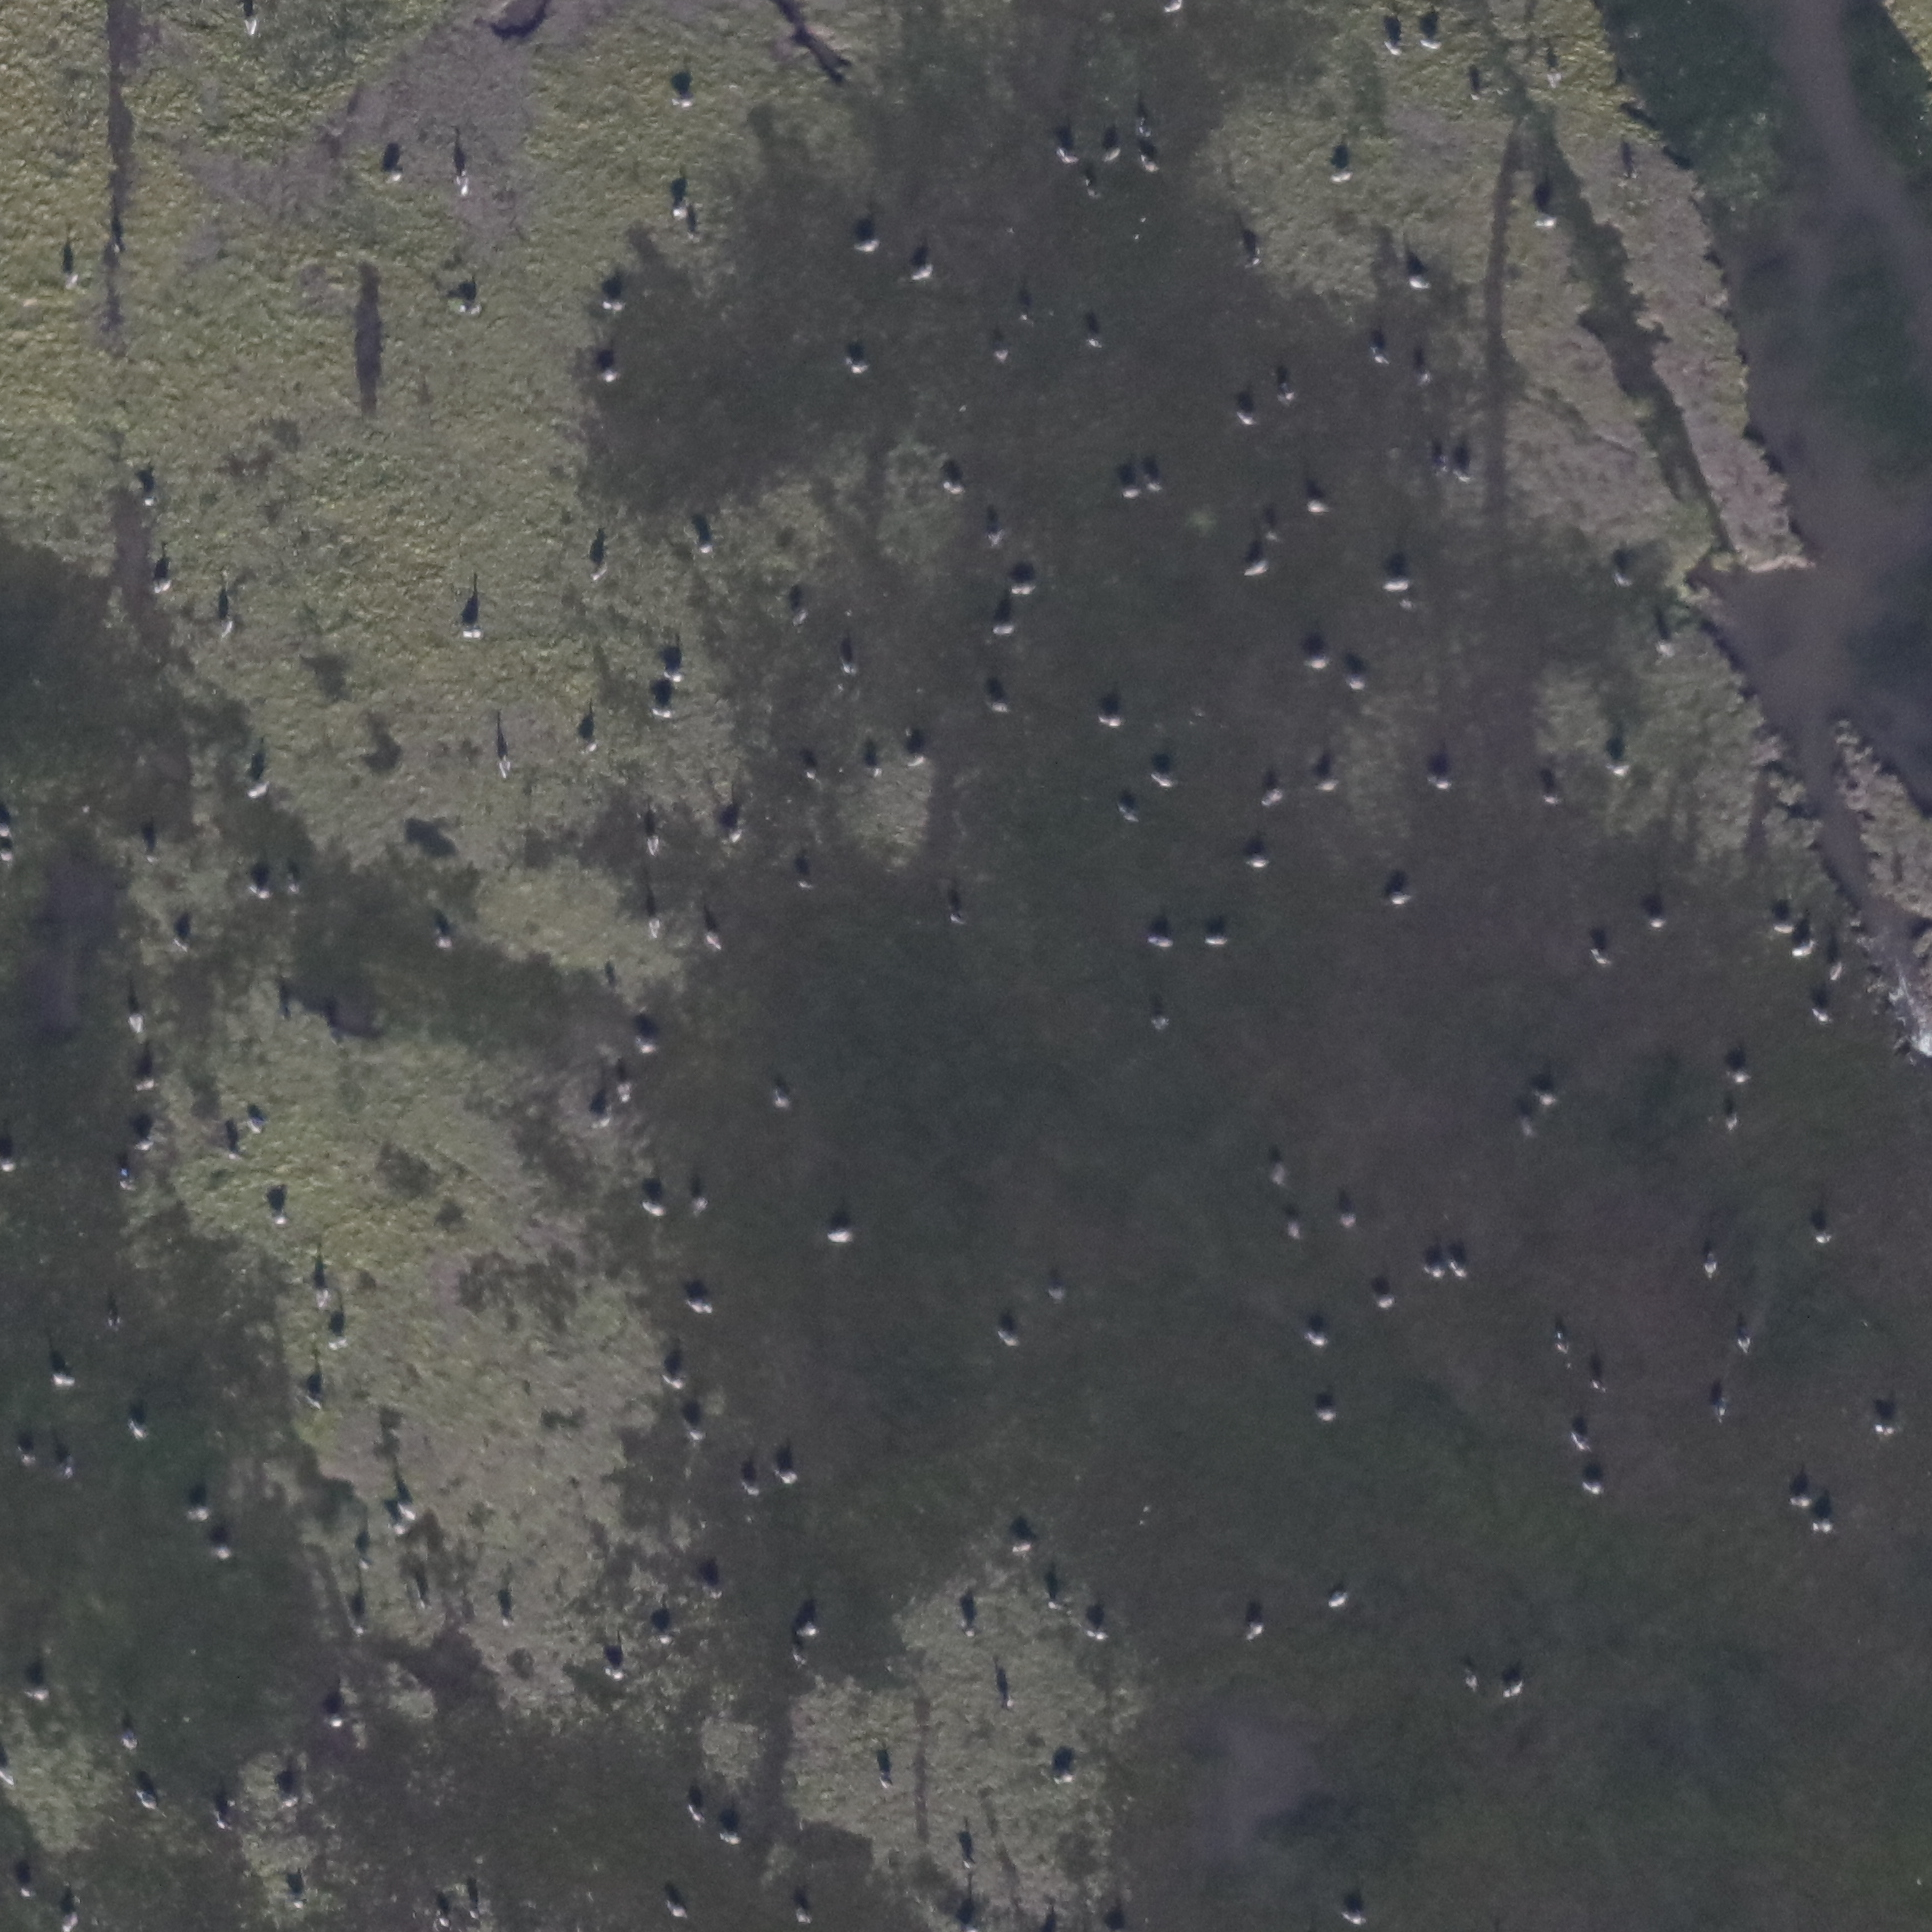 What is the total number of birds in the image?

195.